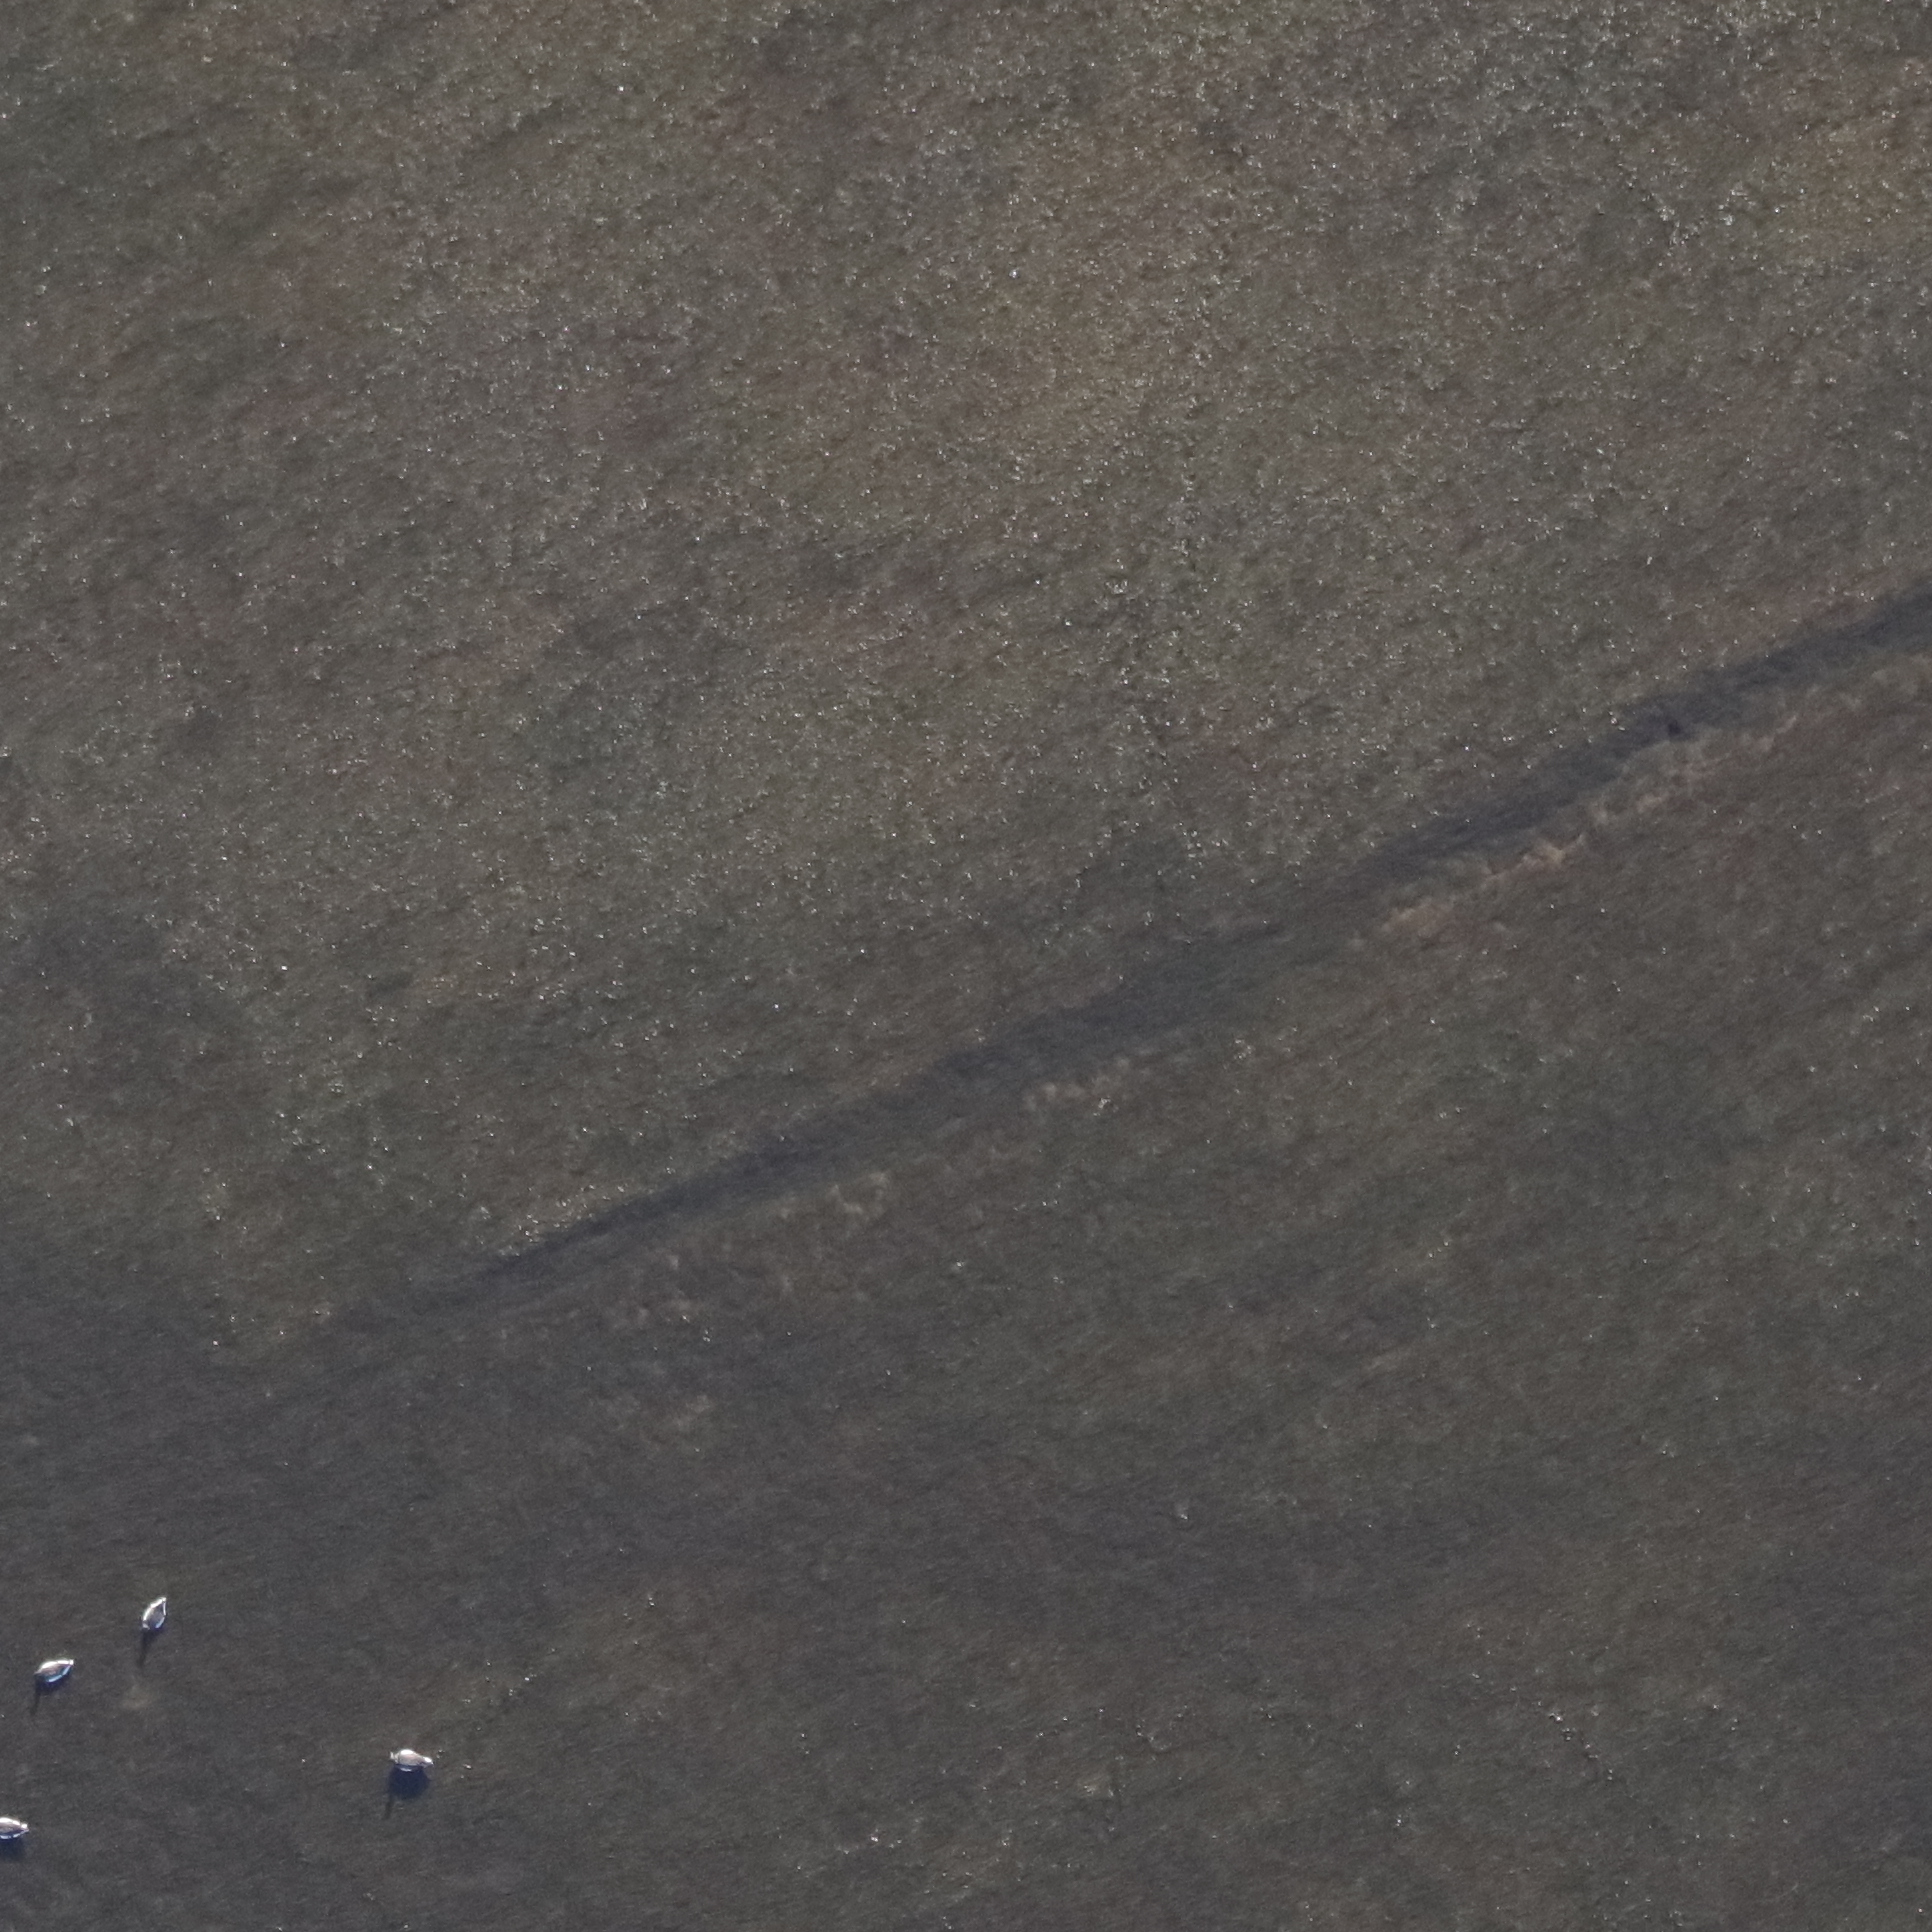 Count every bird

4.